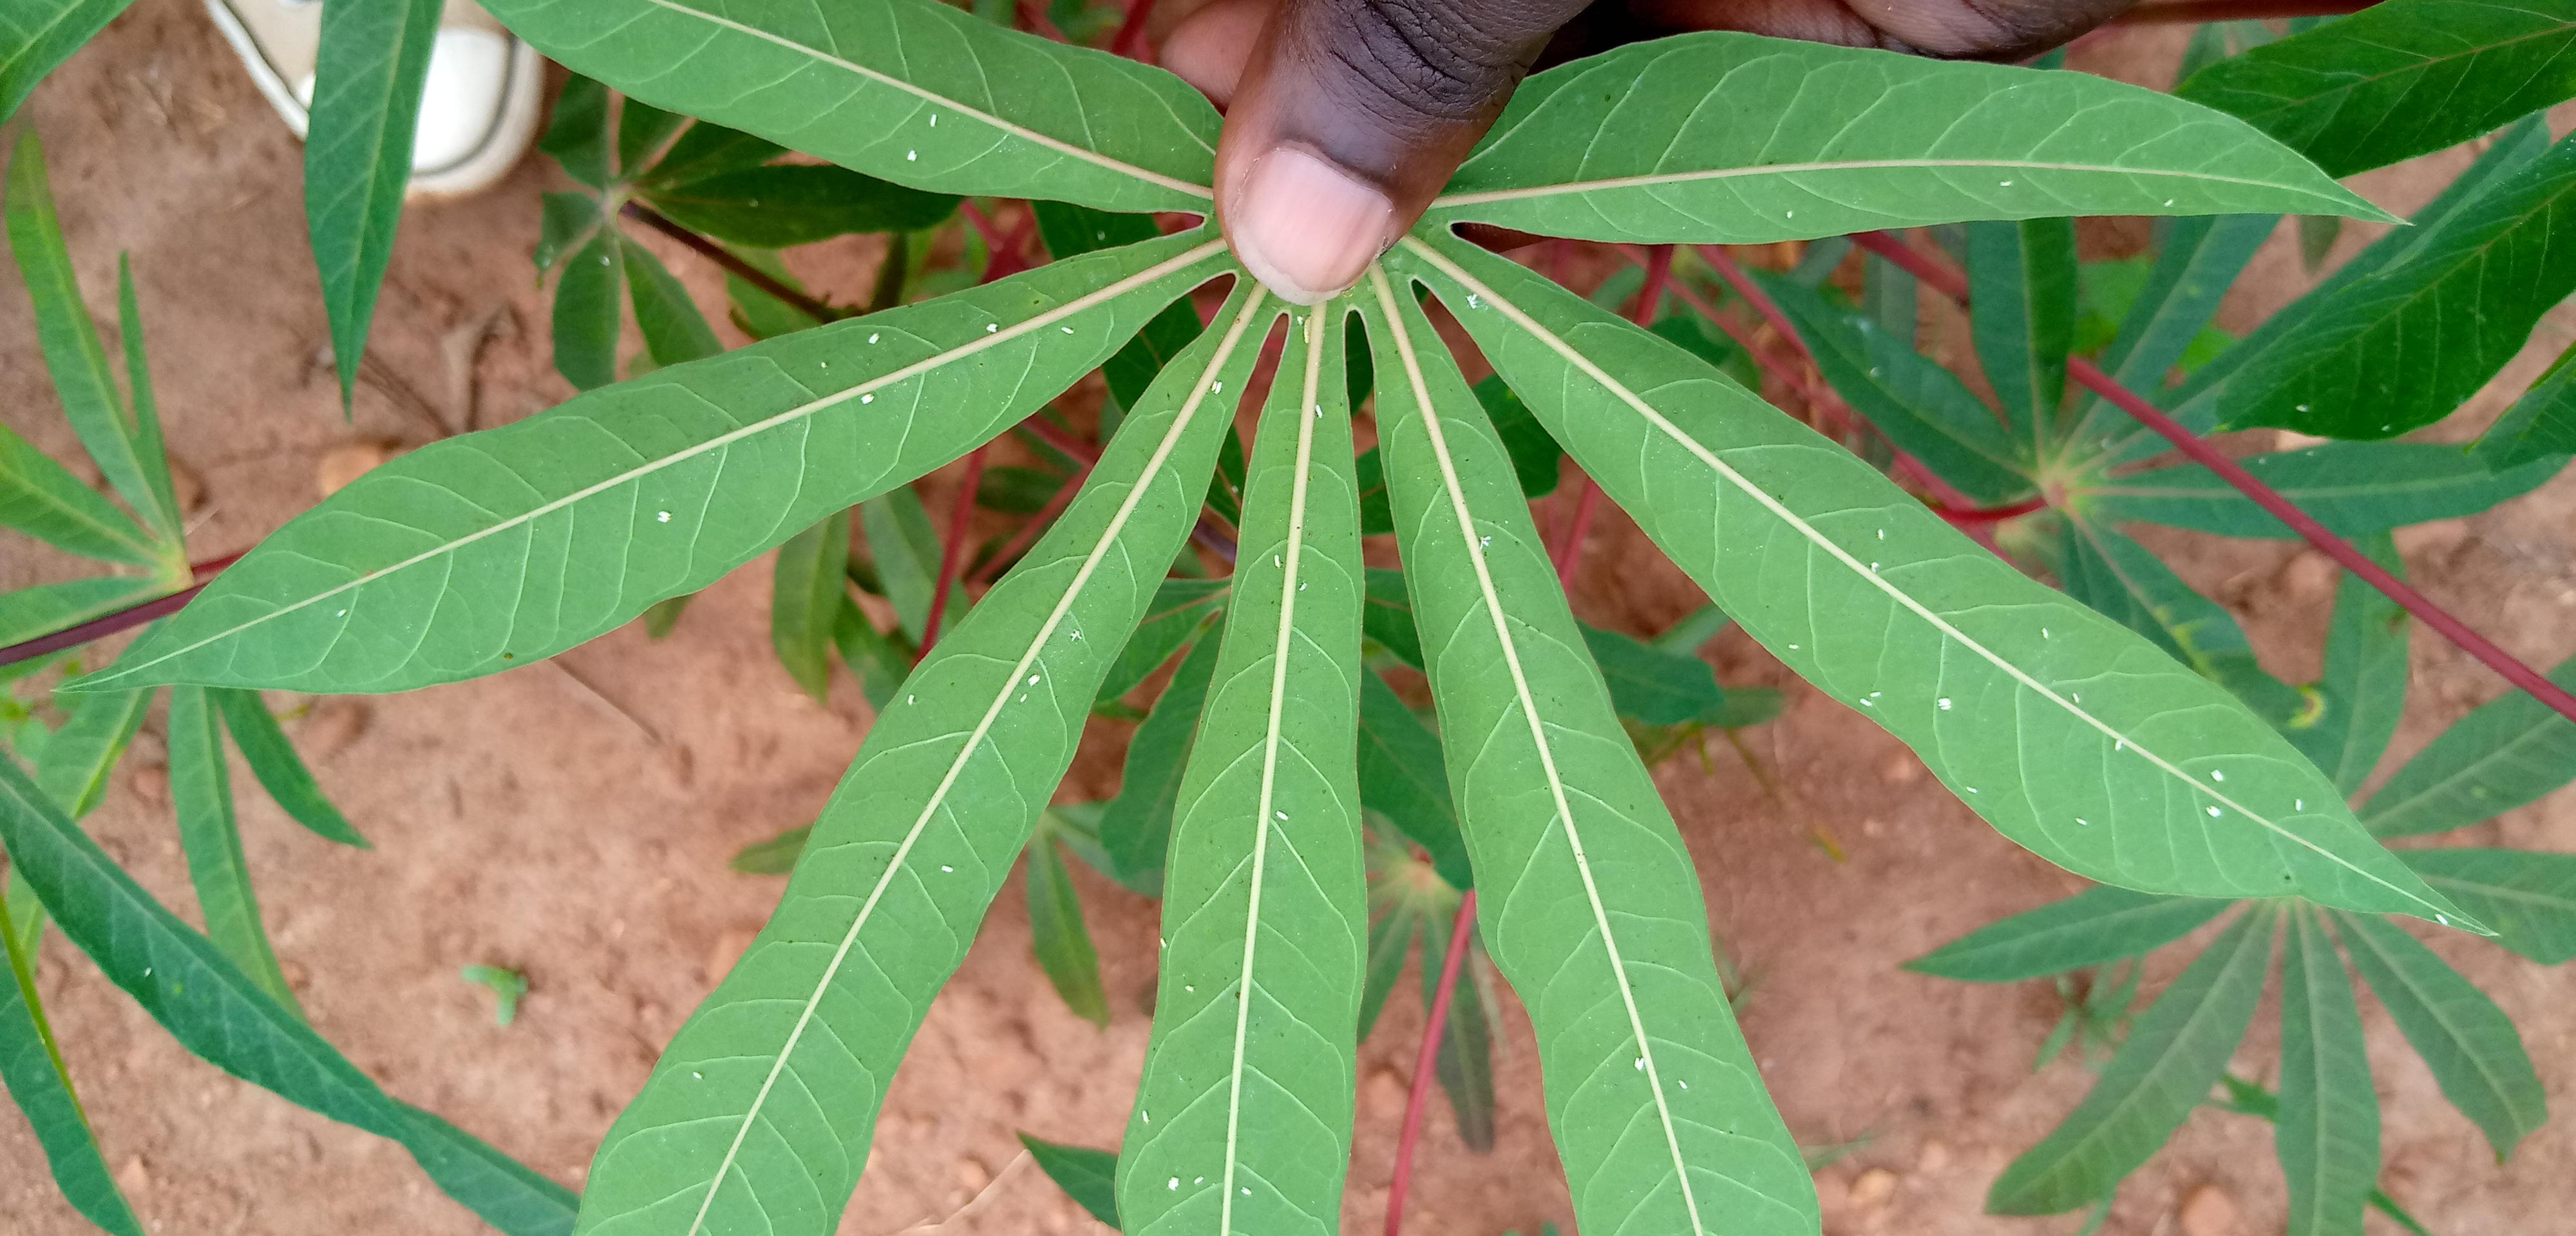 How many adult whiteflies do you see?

48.